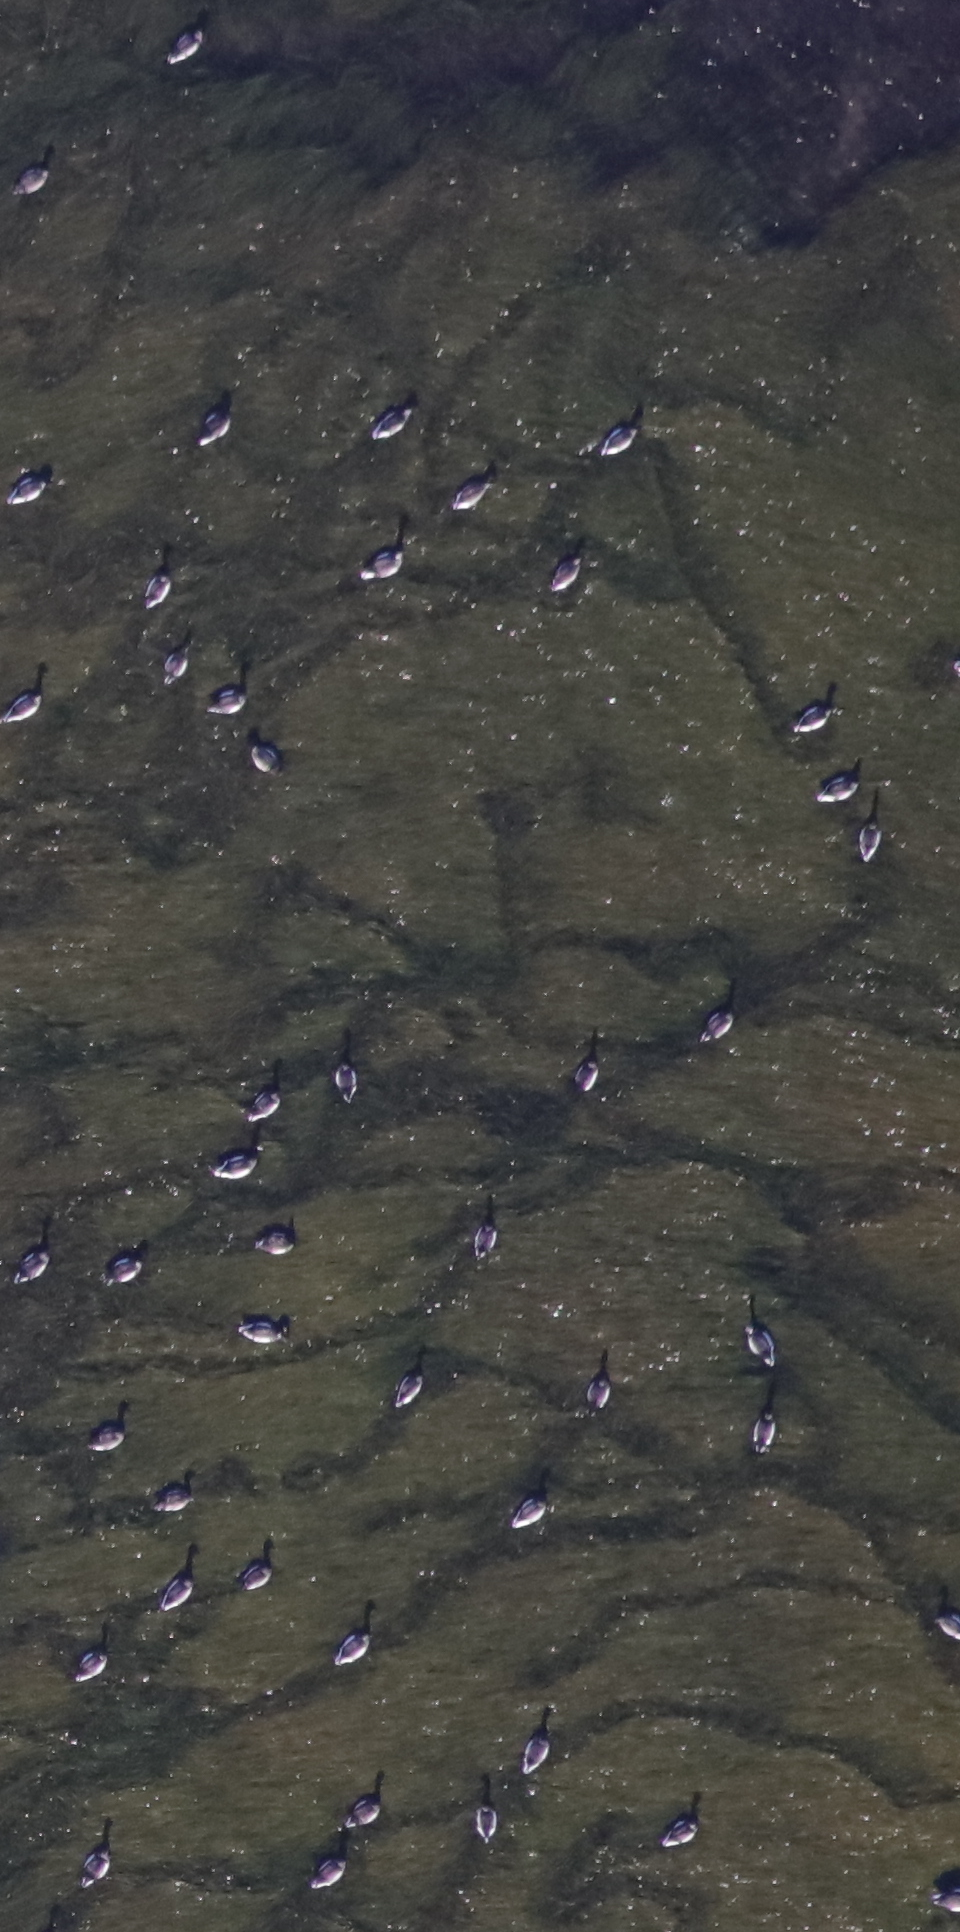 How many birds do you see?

46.